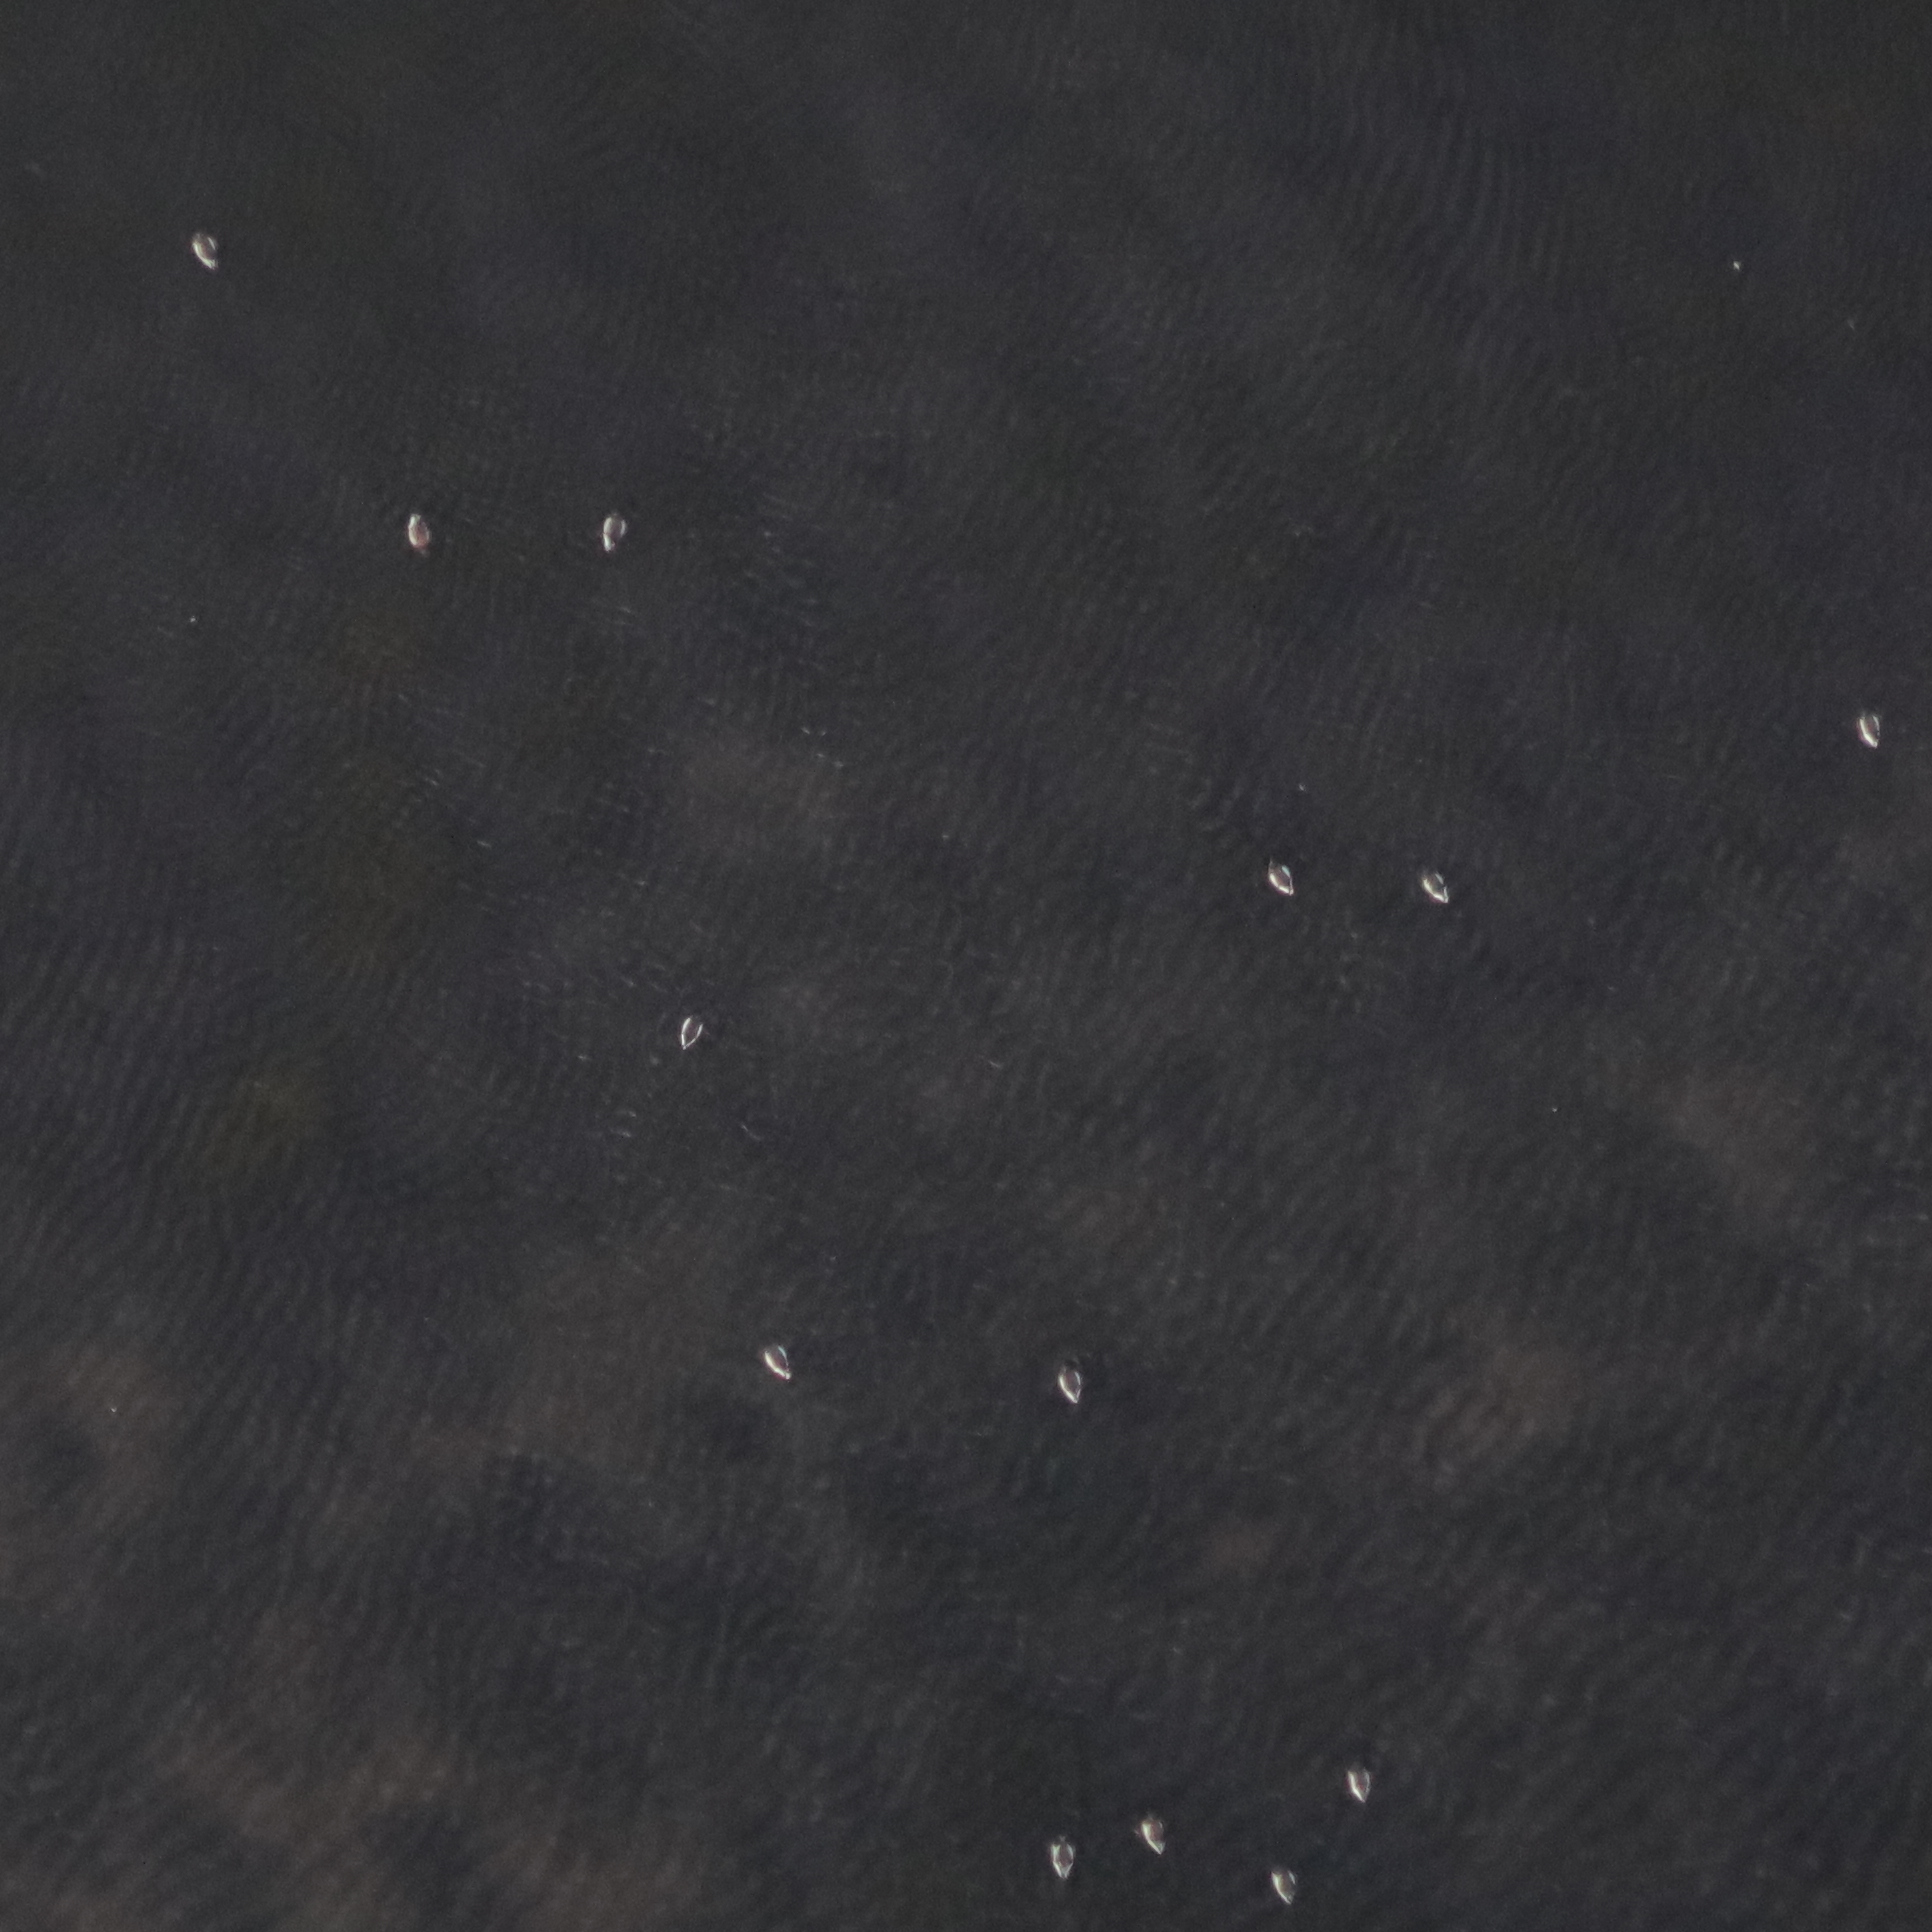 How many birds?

13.